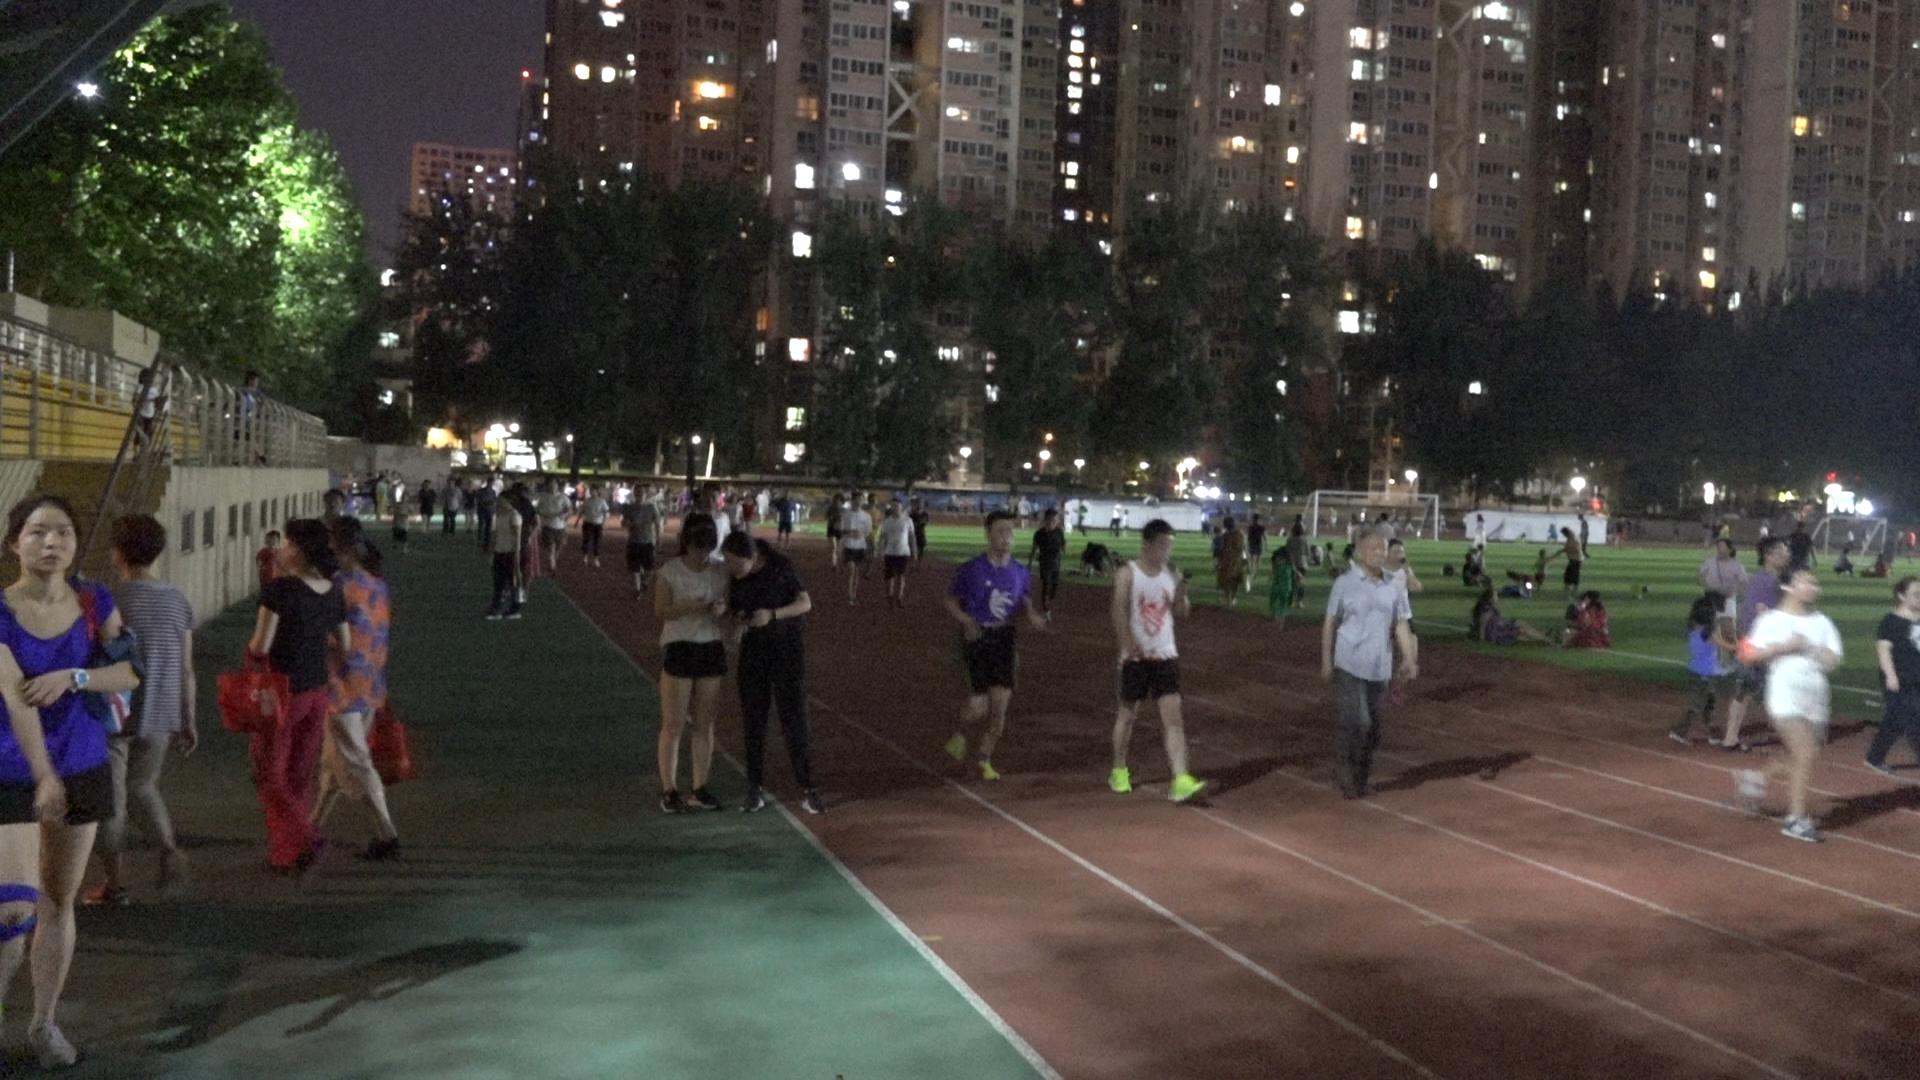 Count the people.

118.